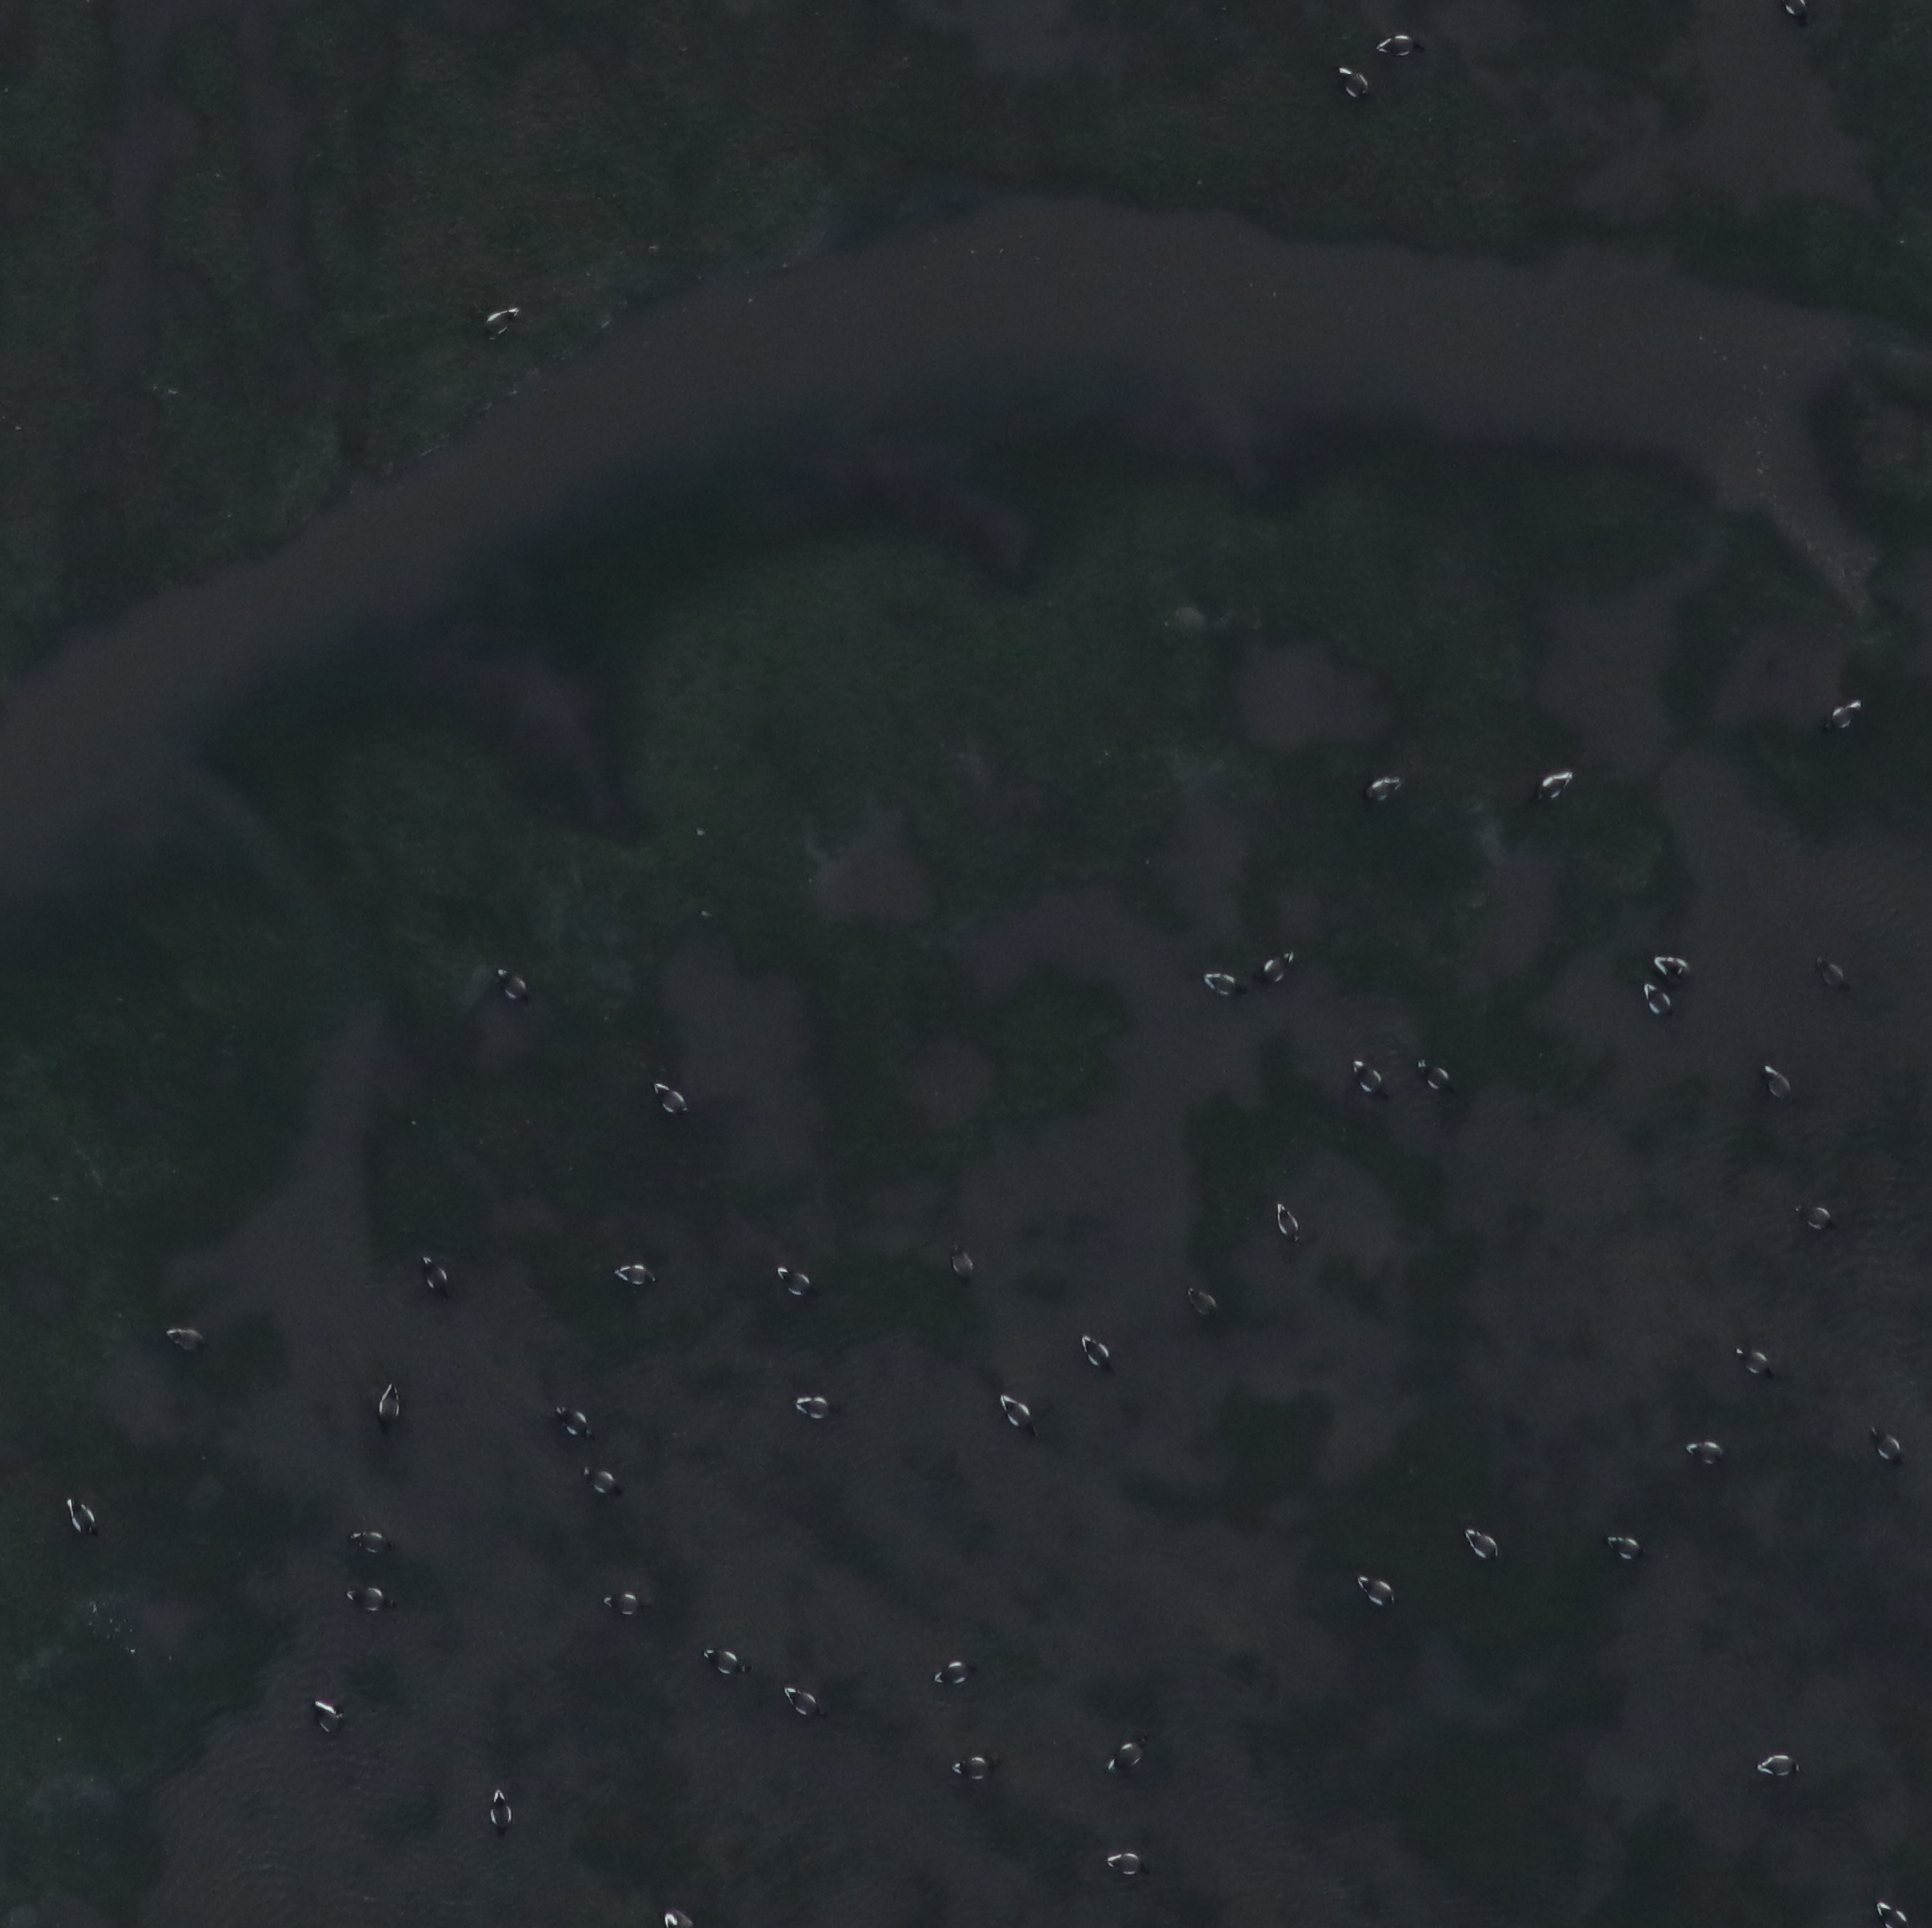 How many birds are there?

51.